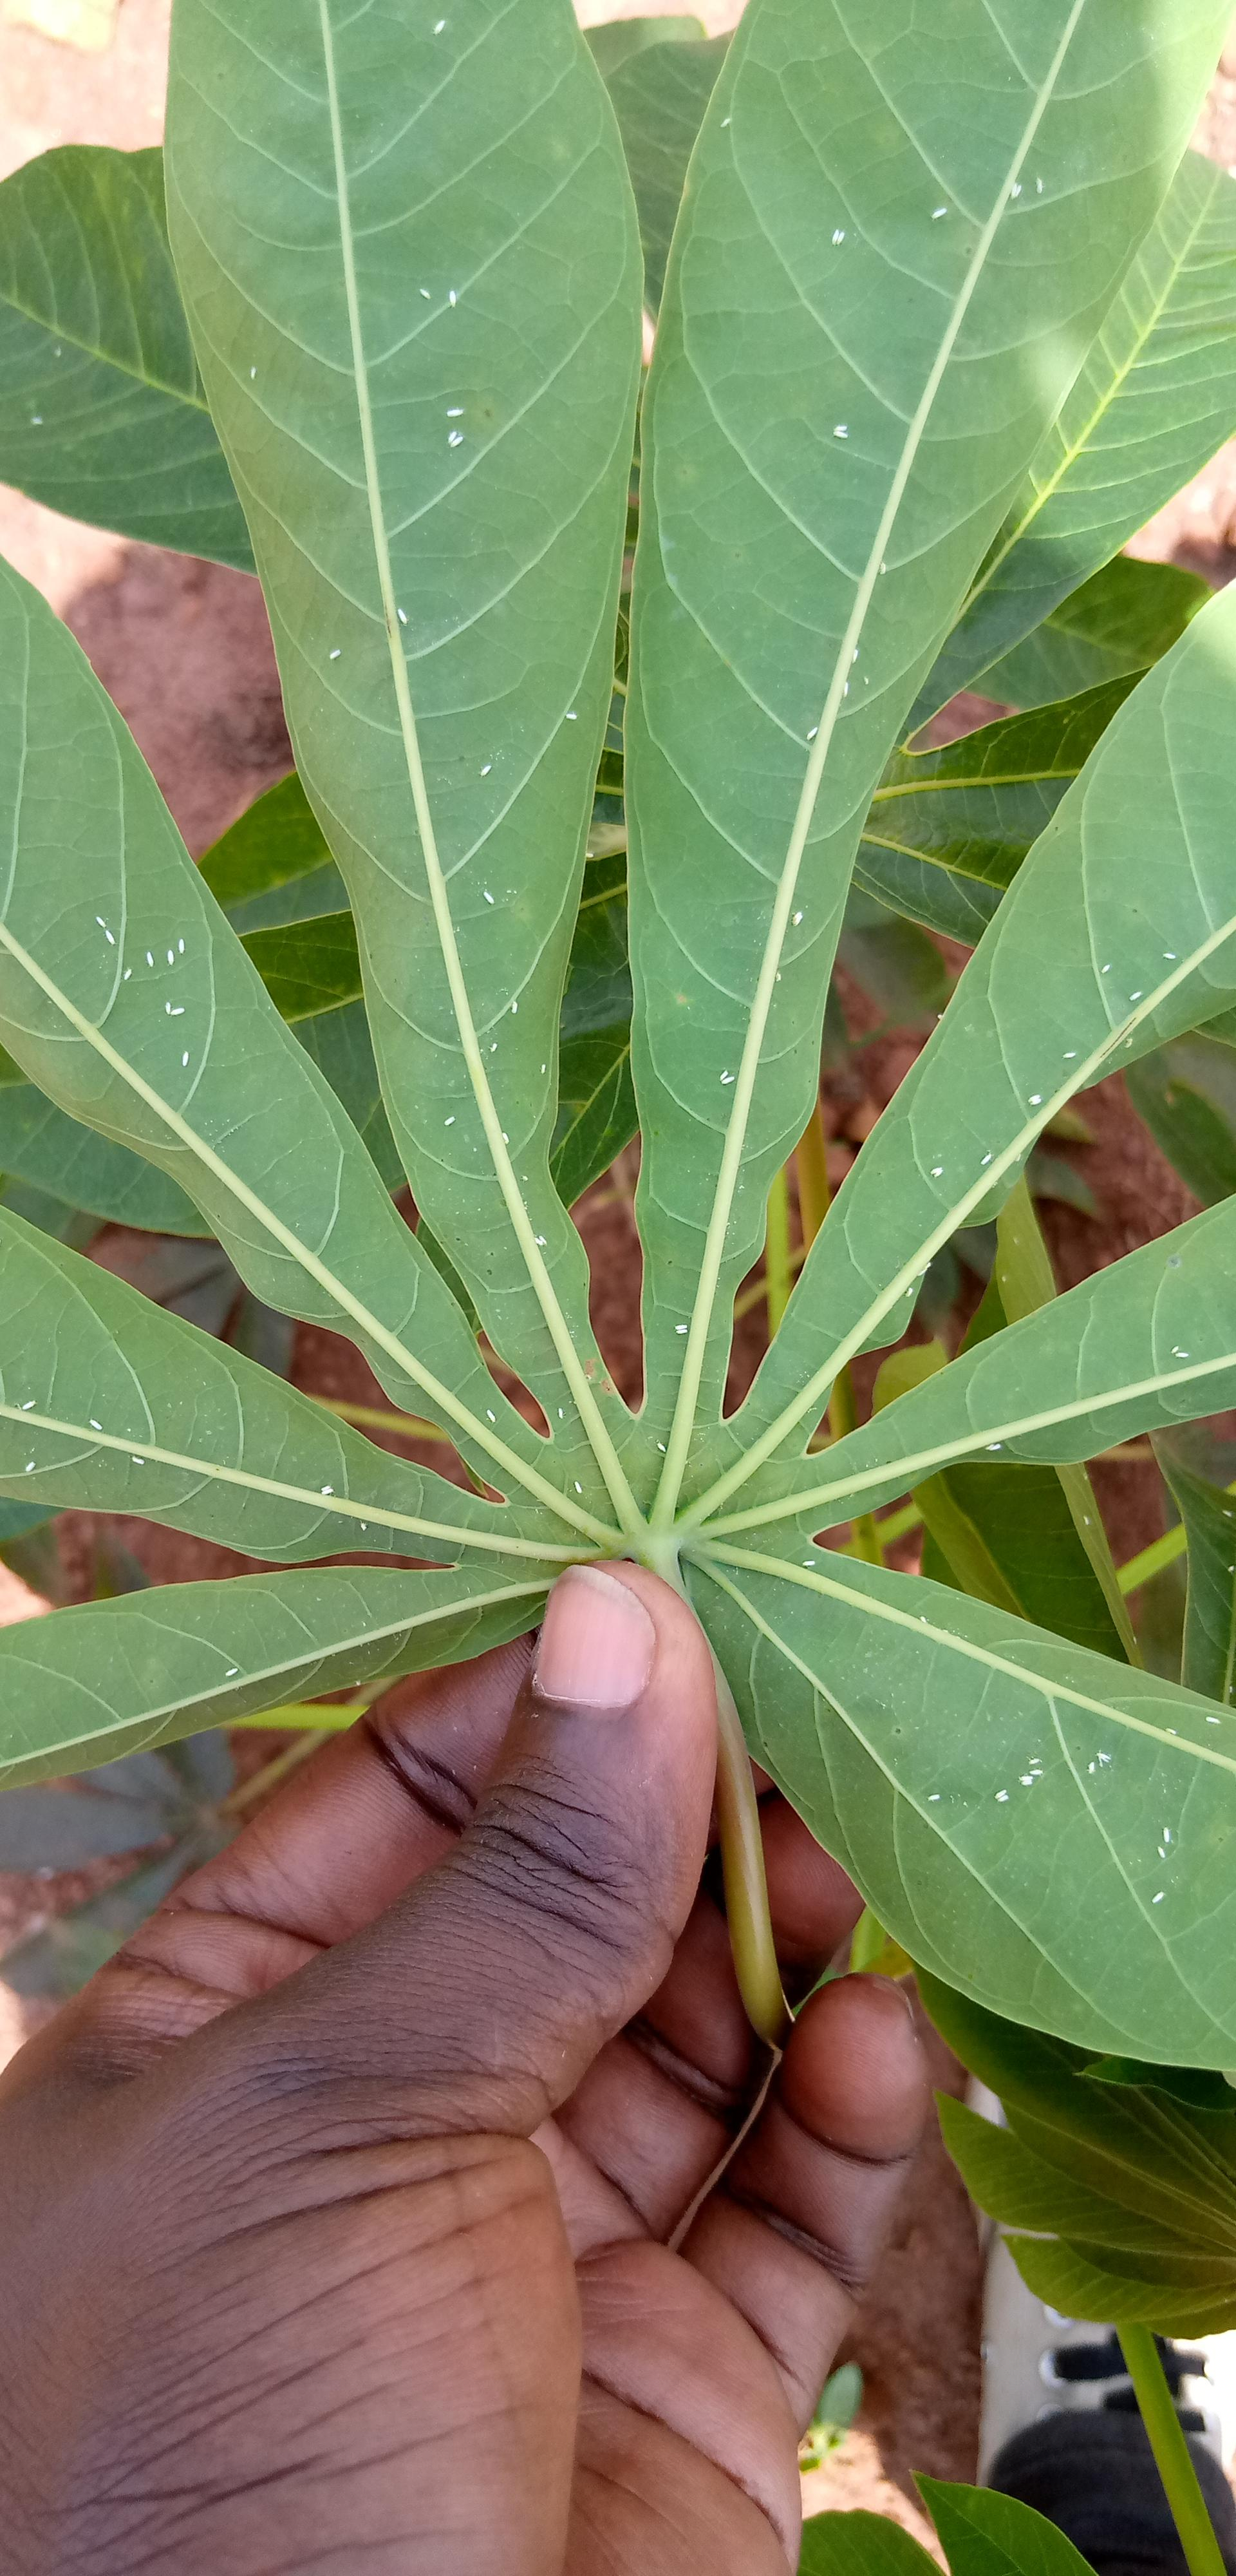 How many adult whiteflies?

90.